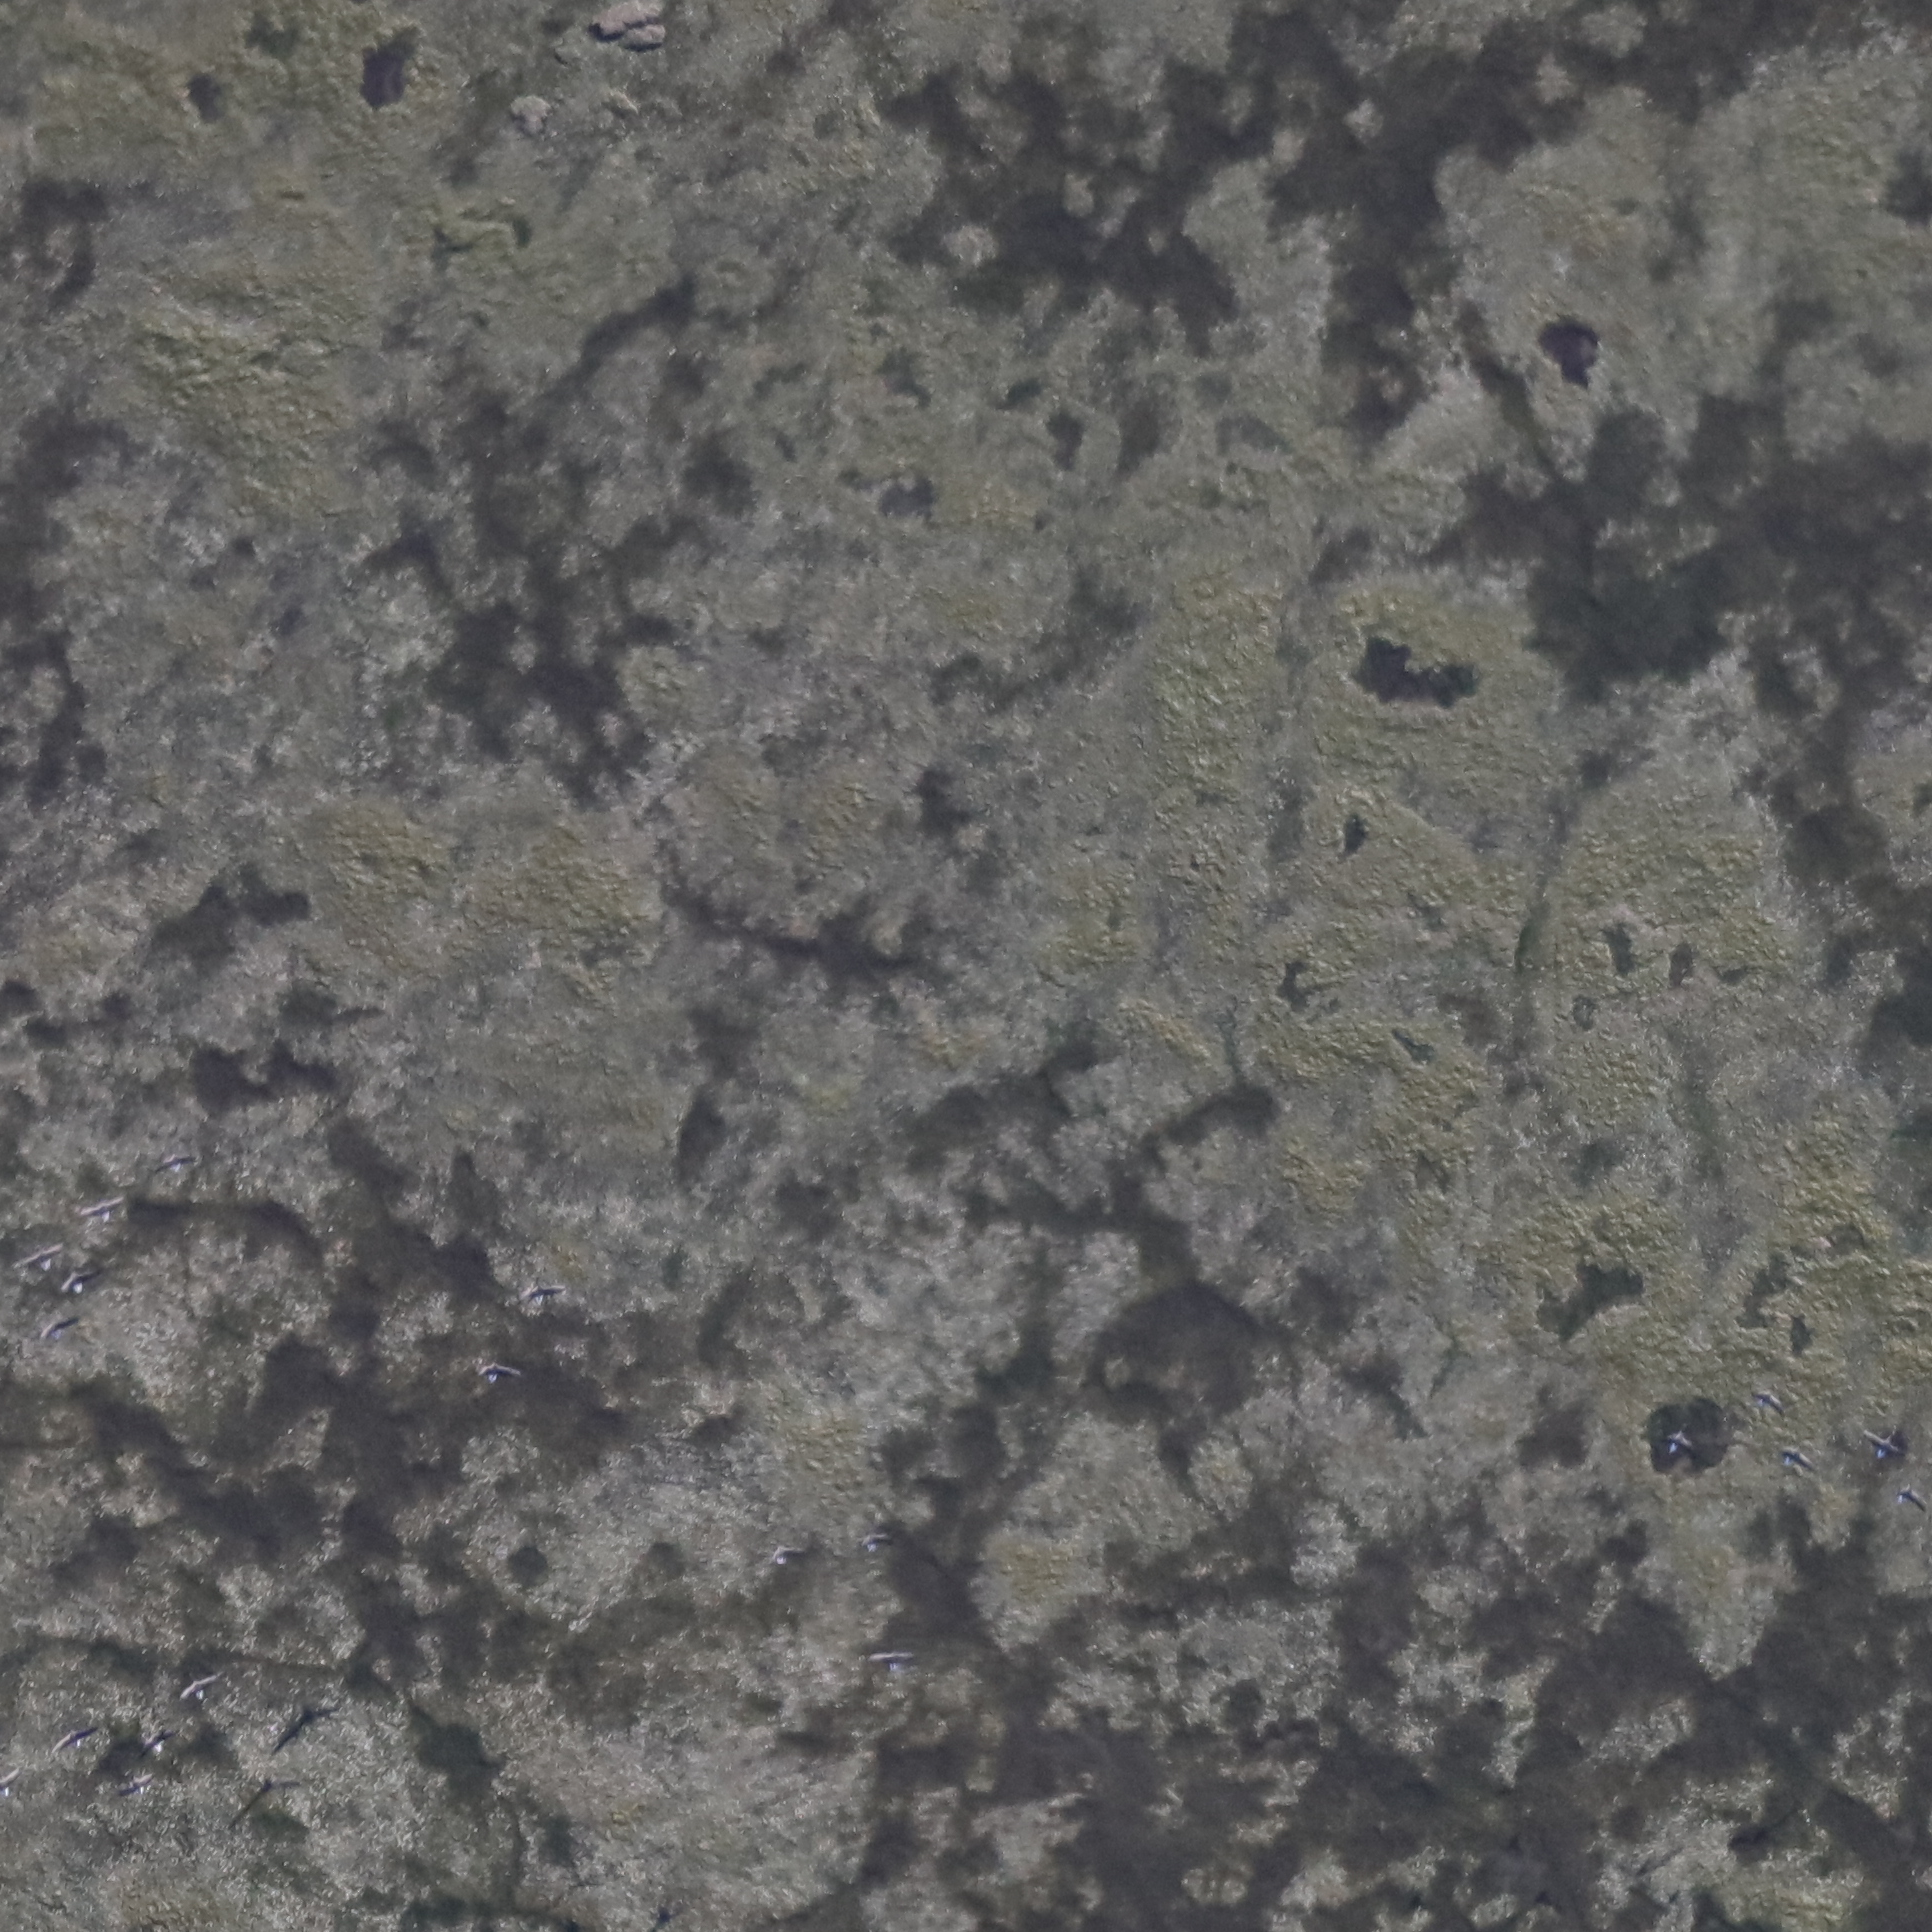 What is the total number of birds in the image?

20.